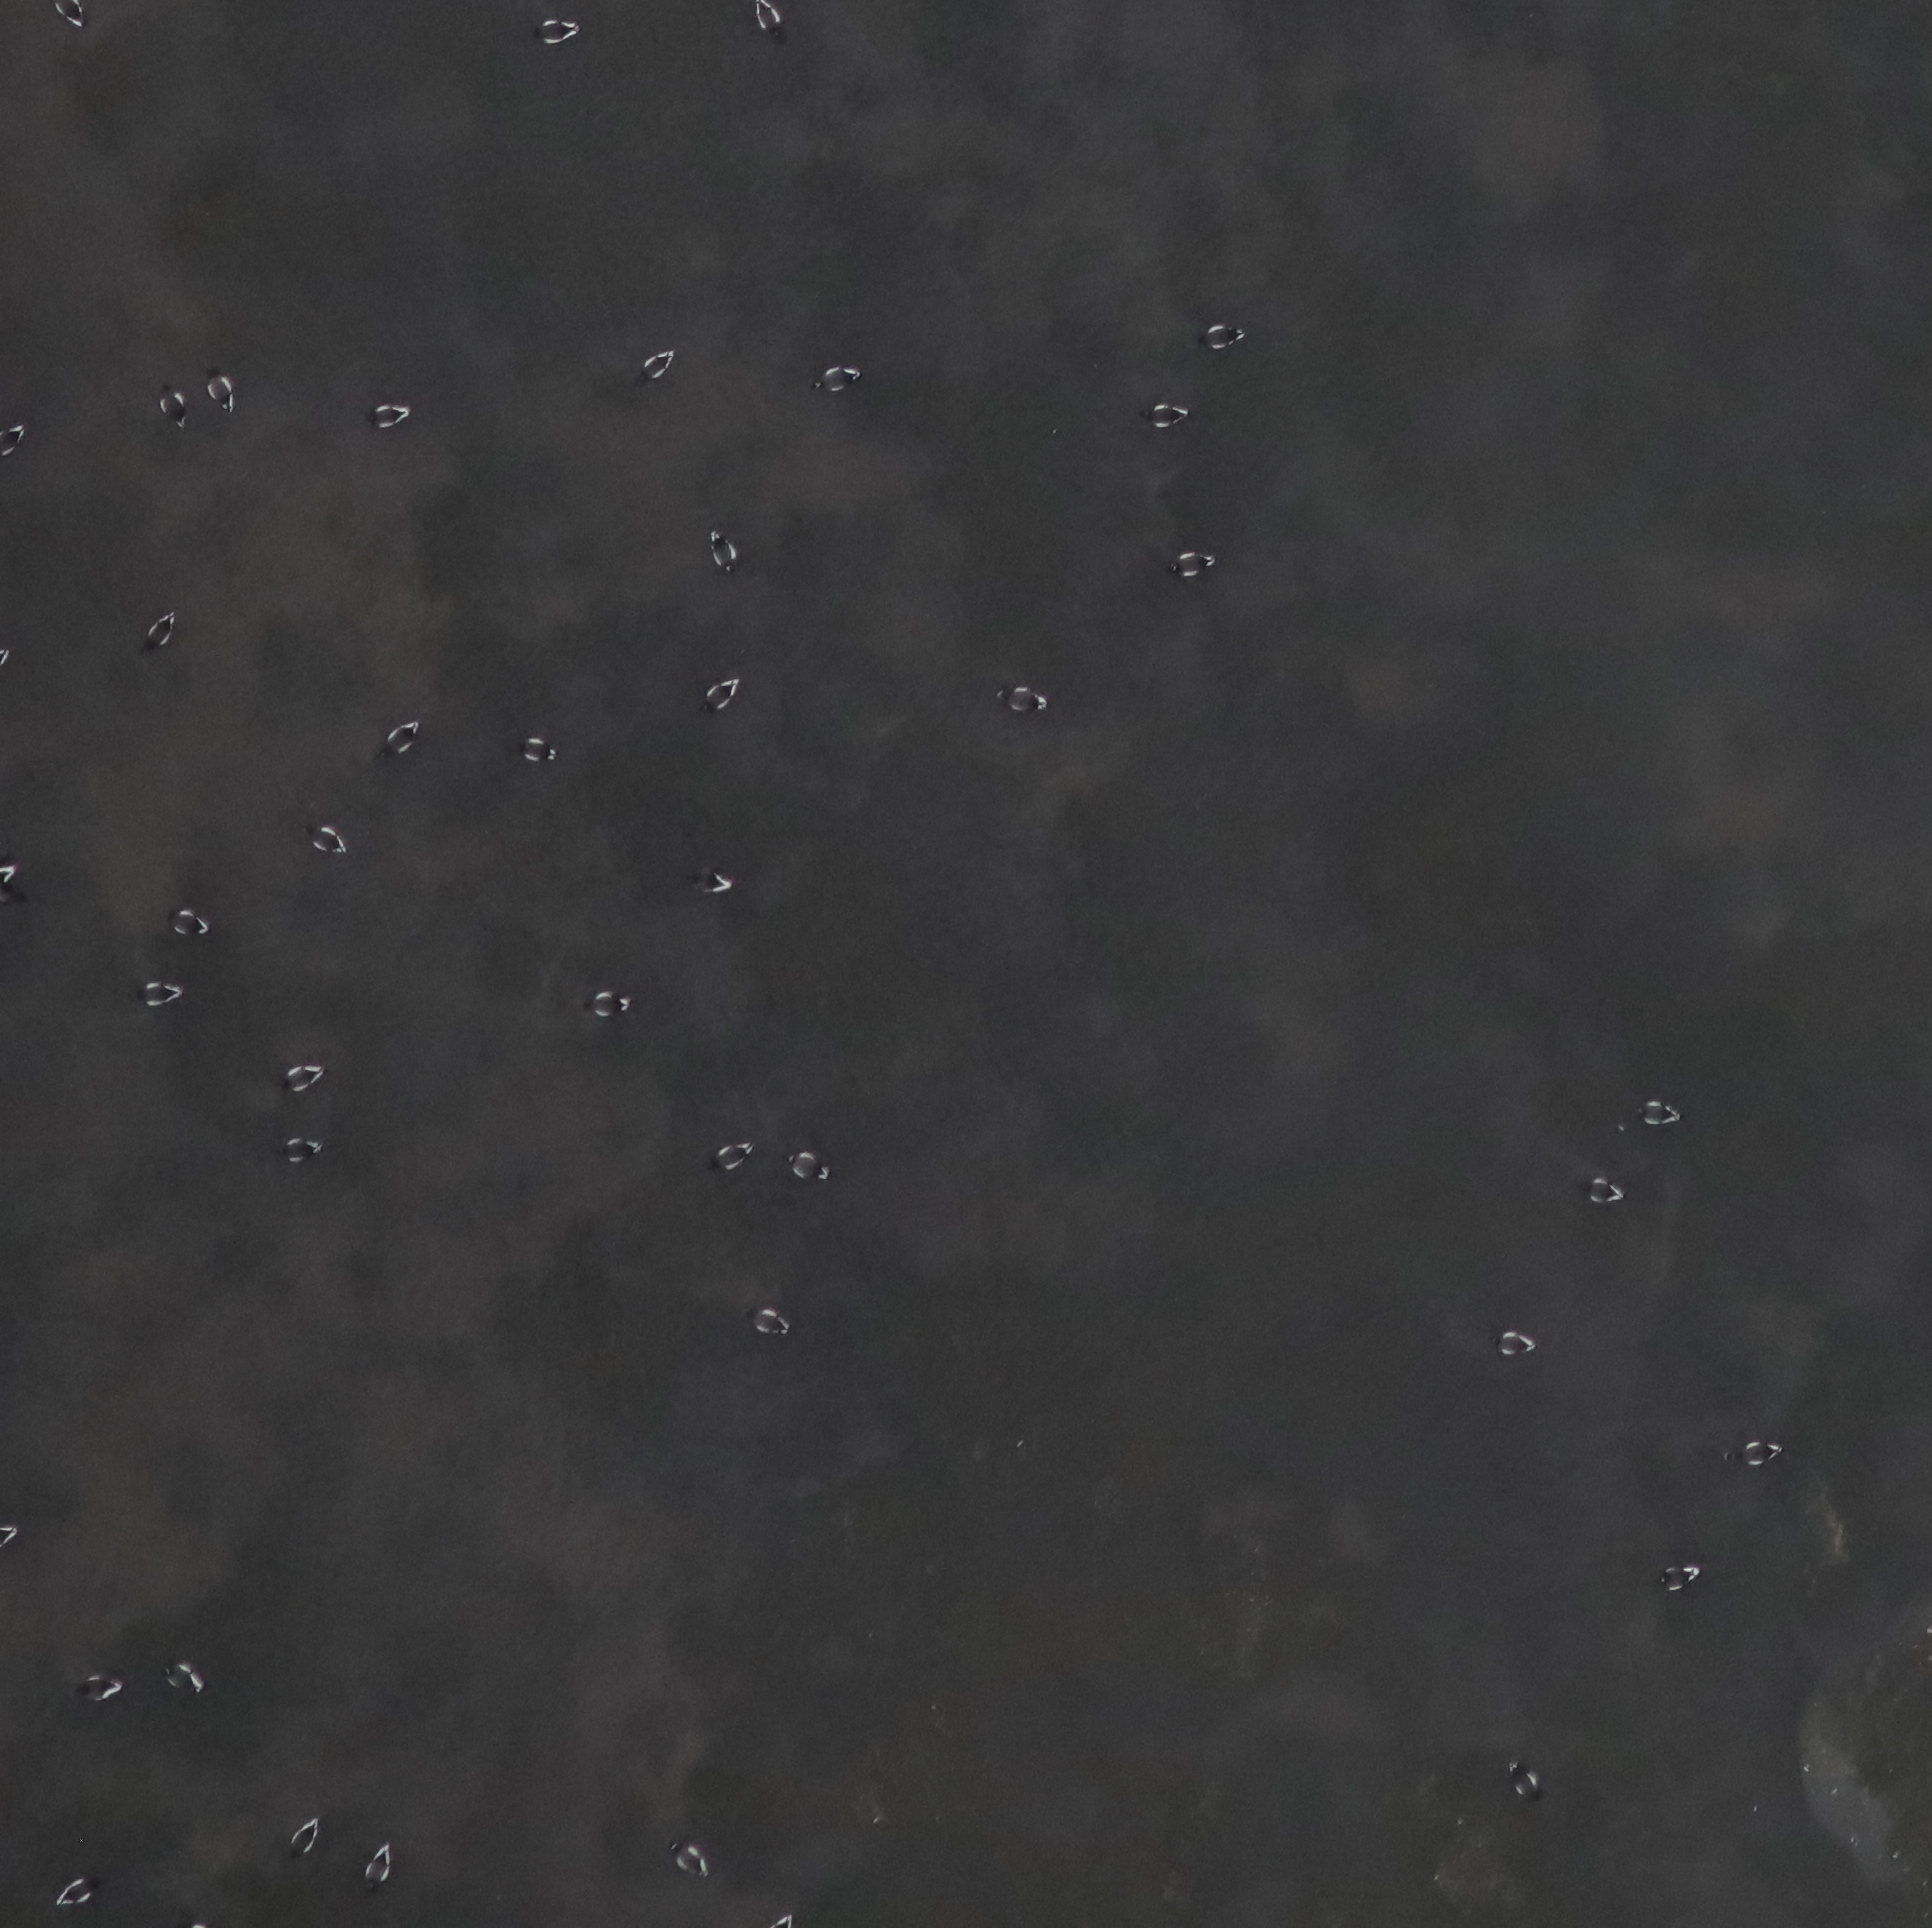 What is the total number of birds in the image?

40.